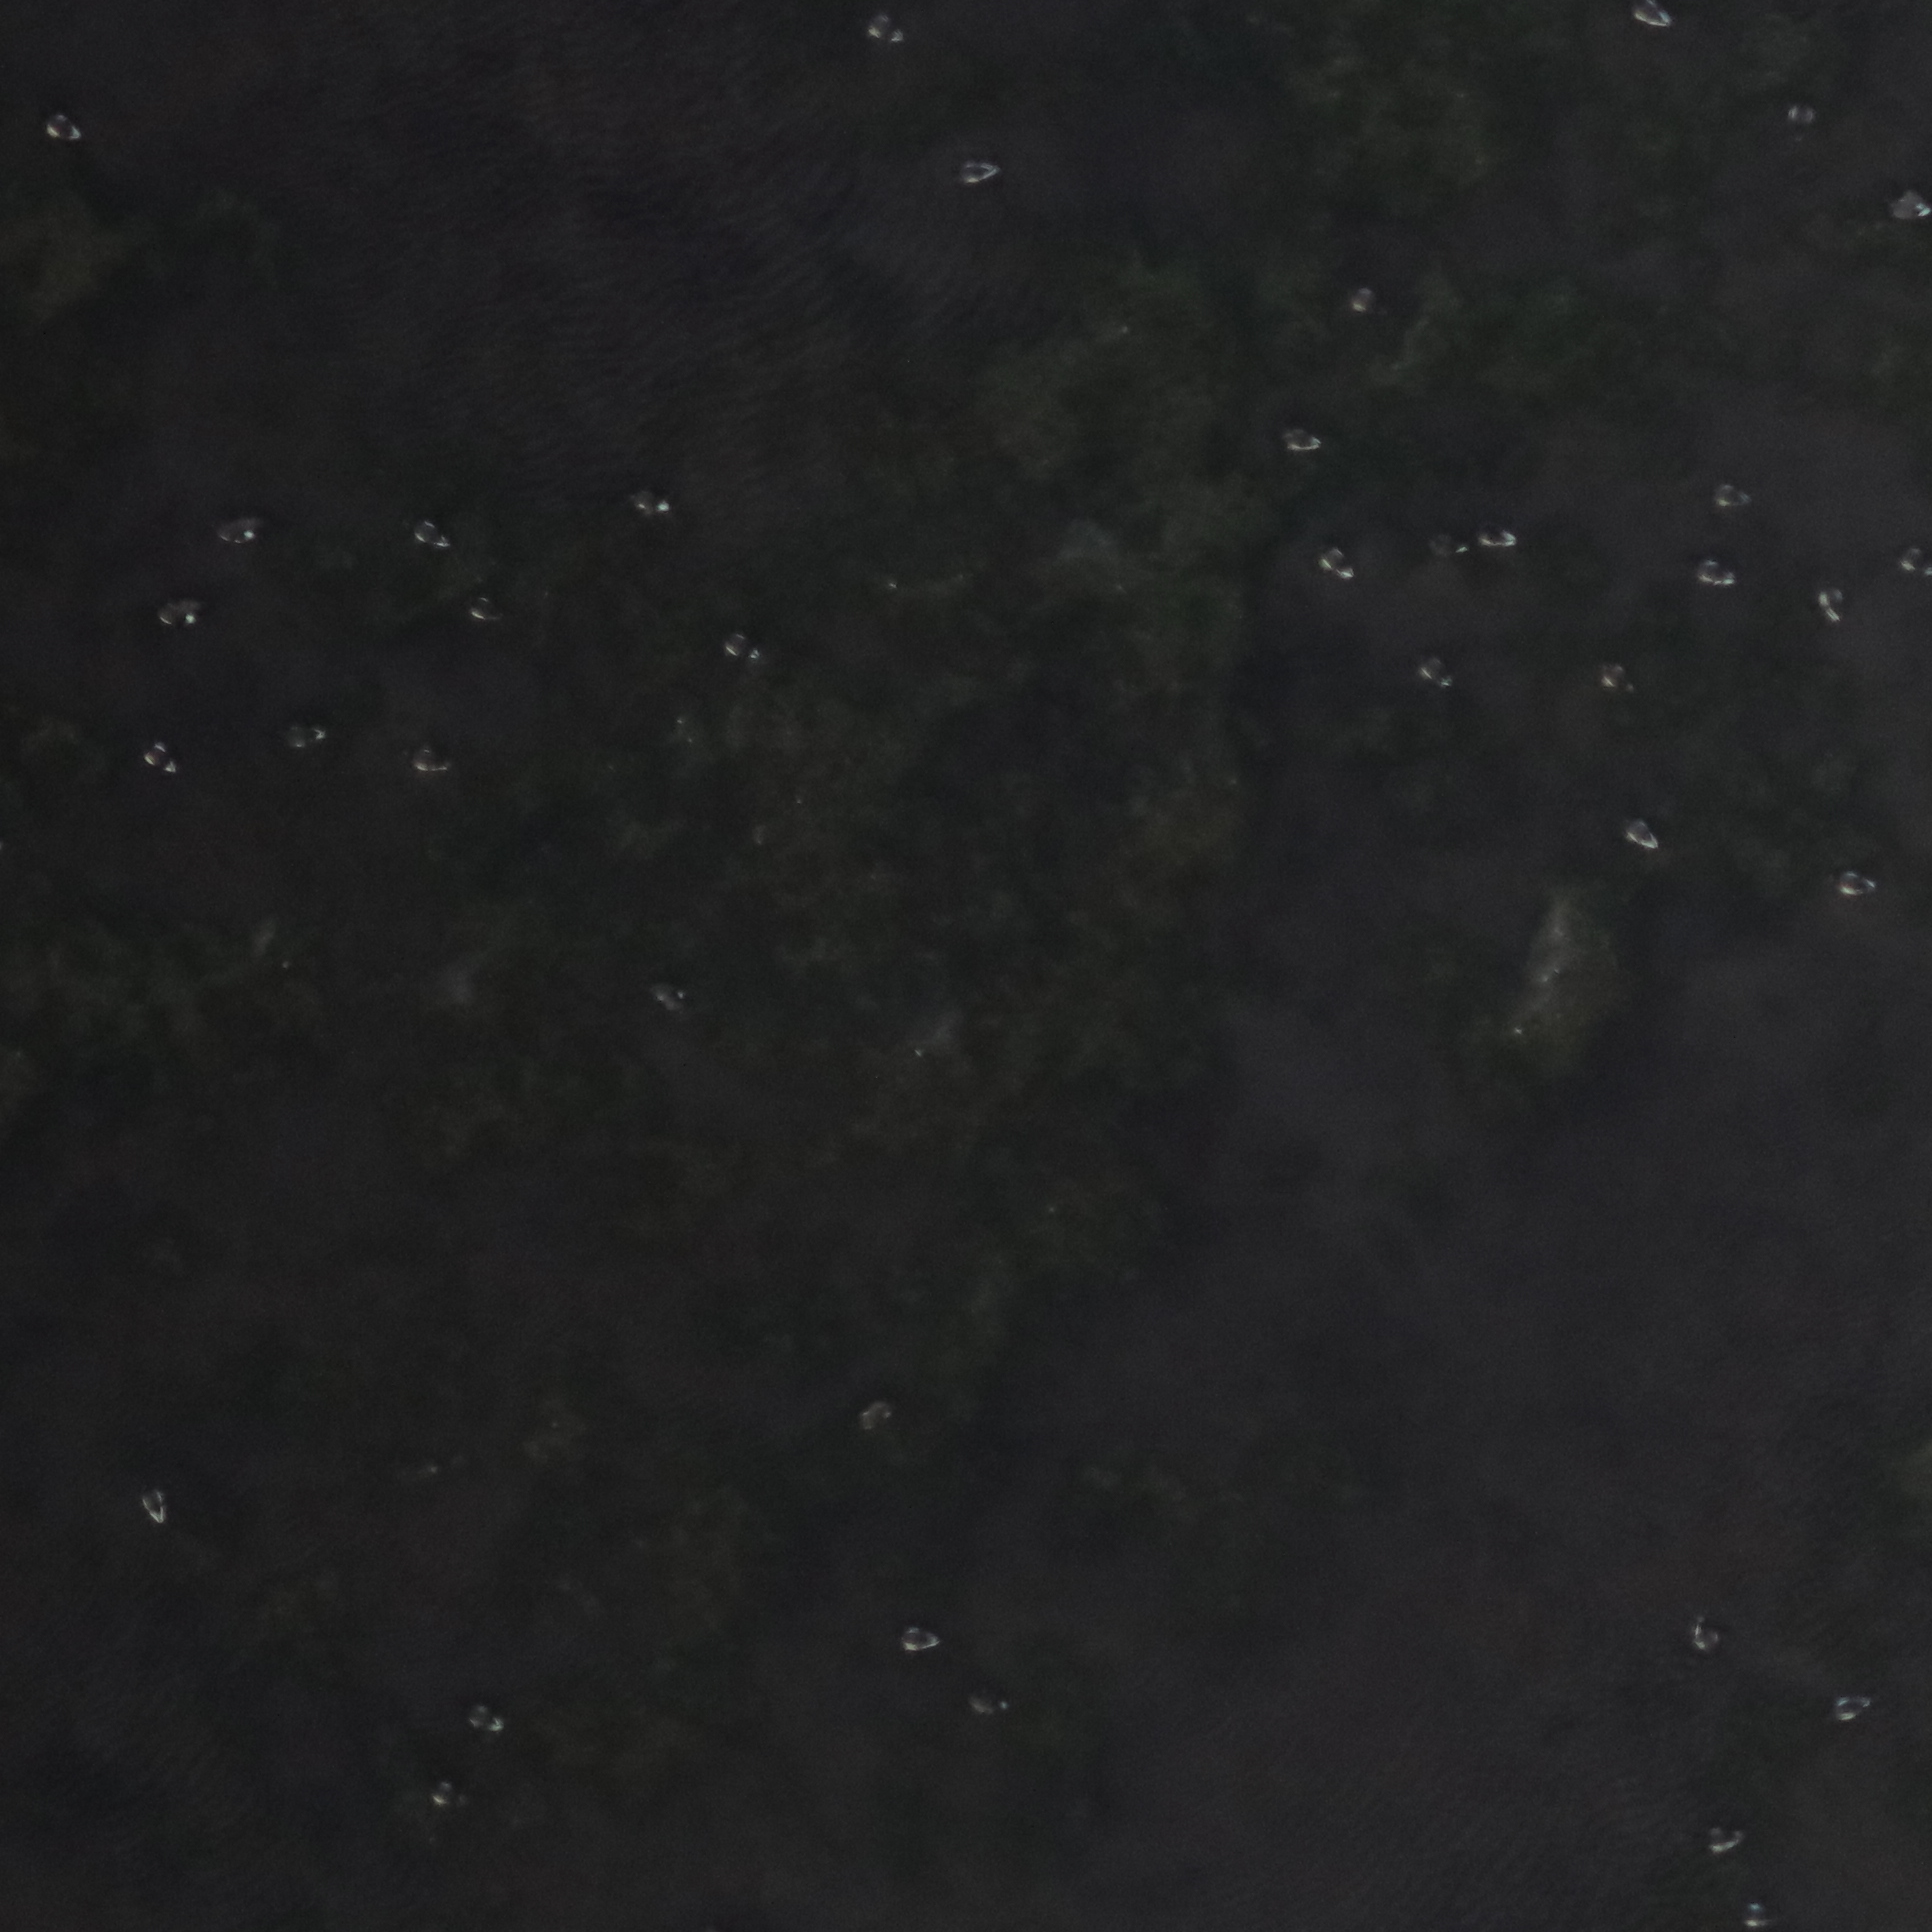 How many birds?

39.